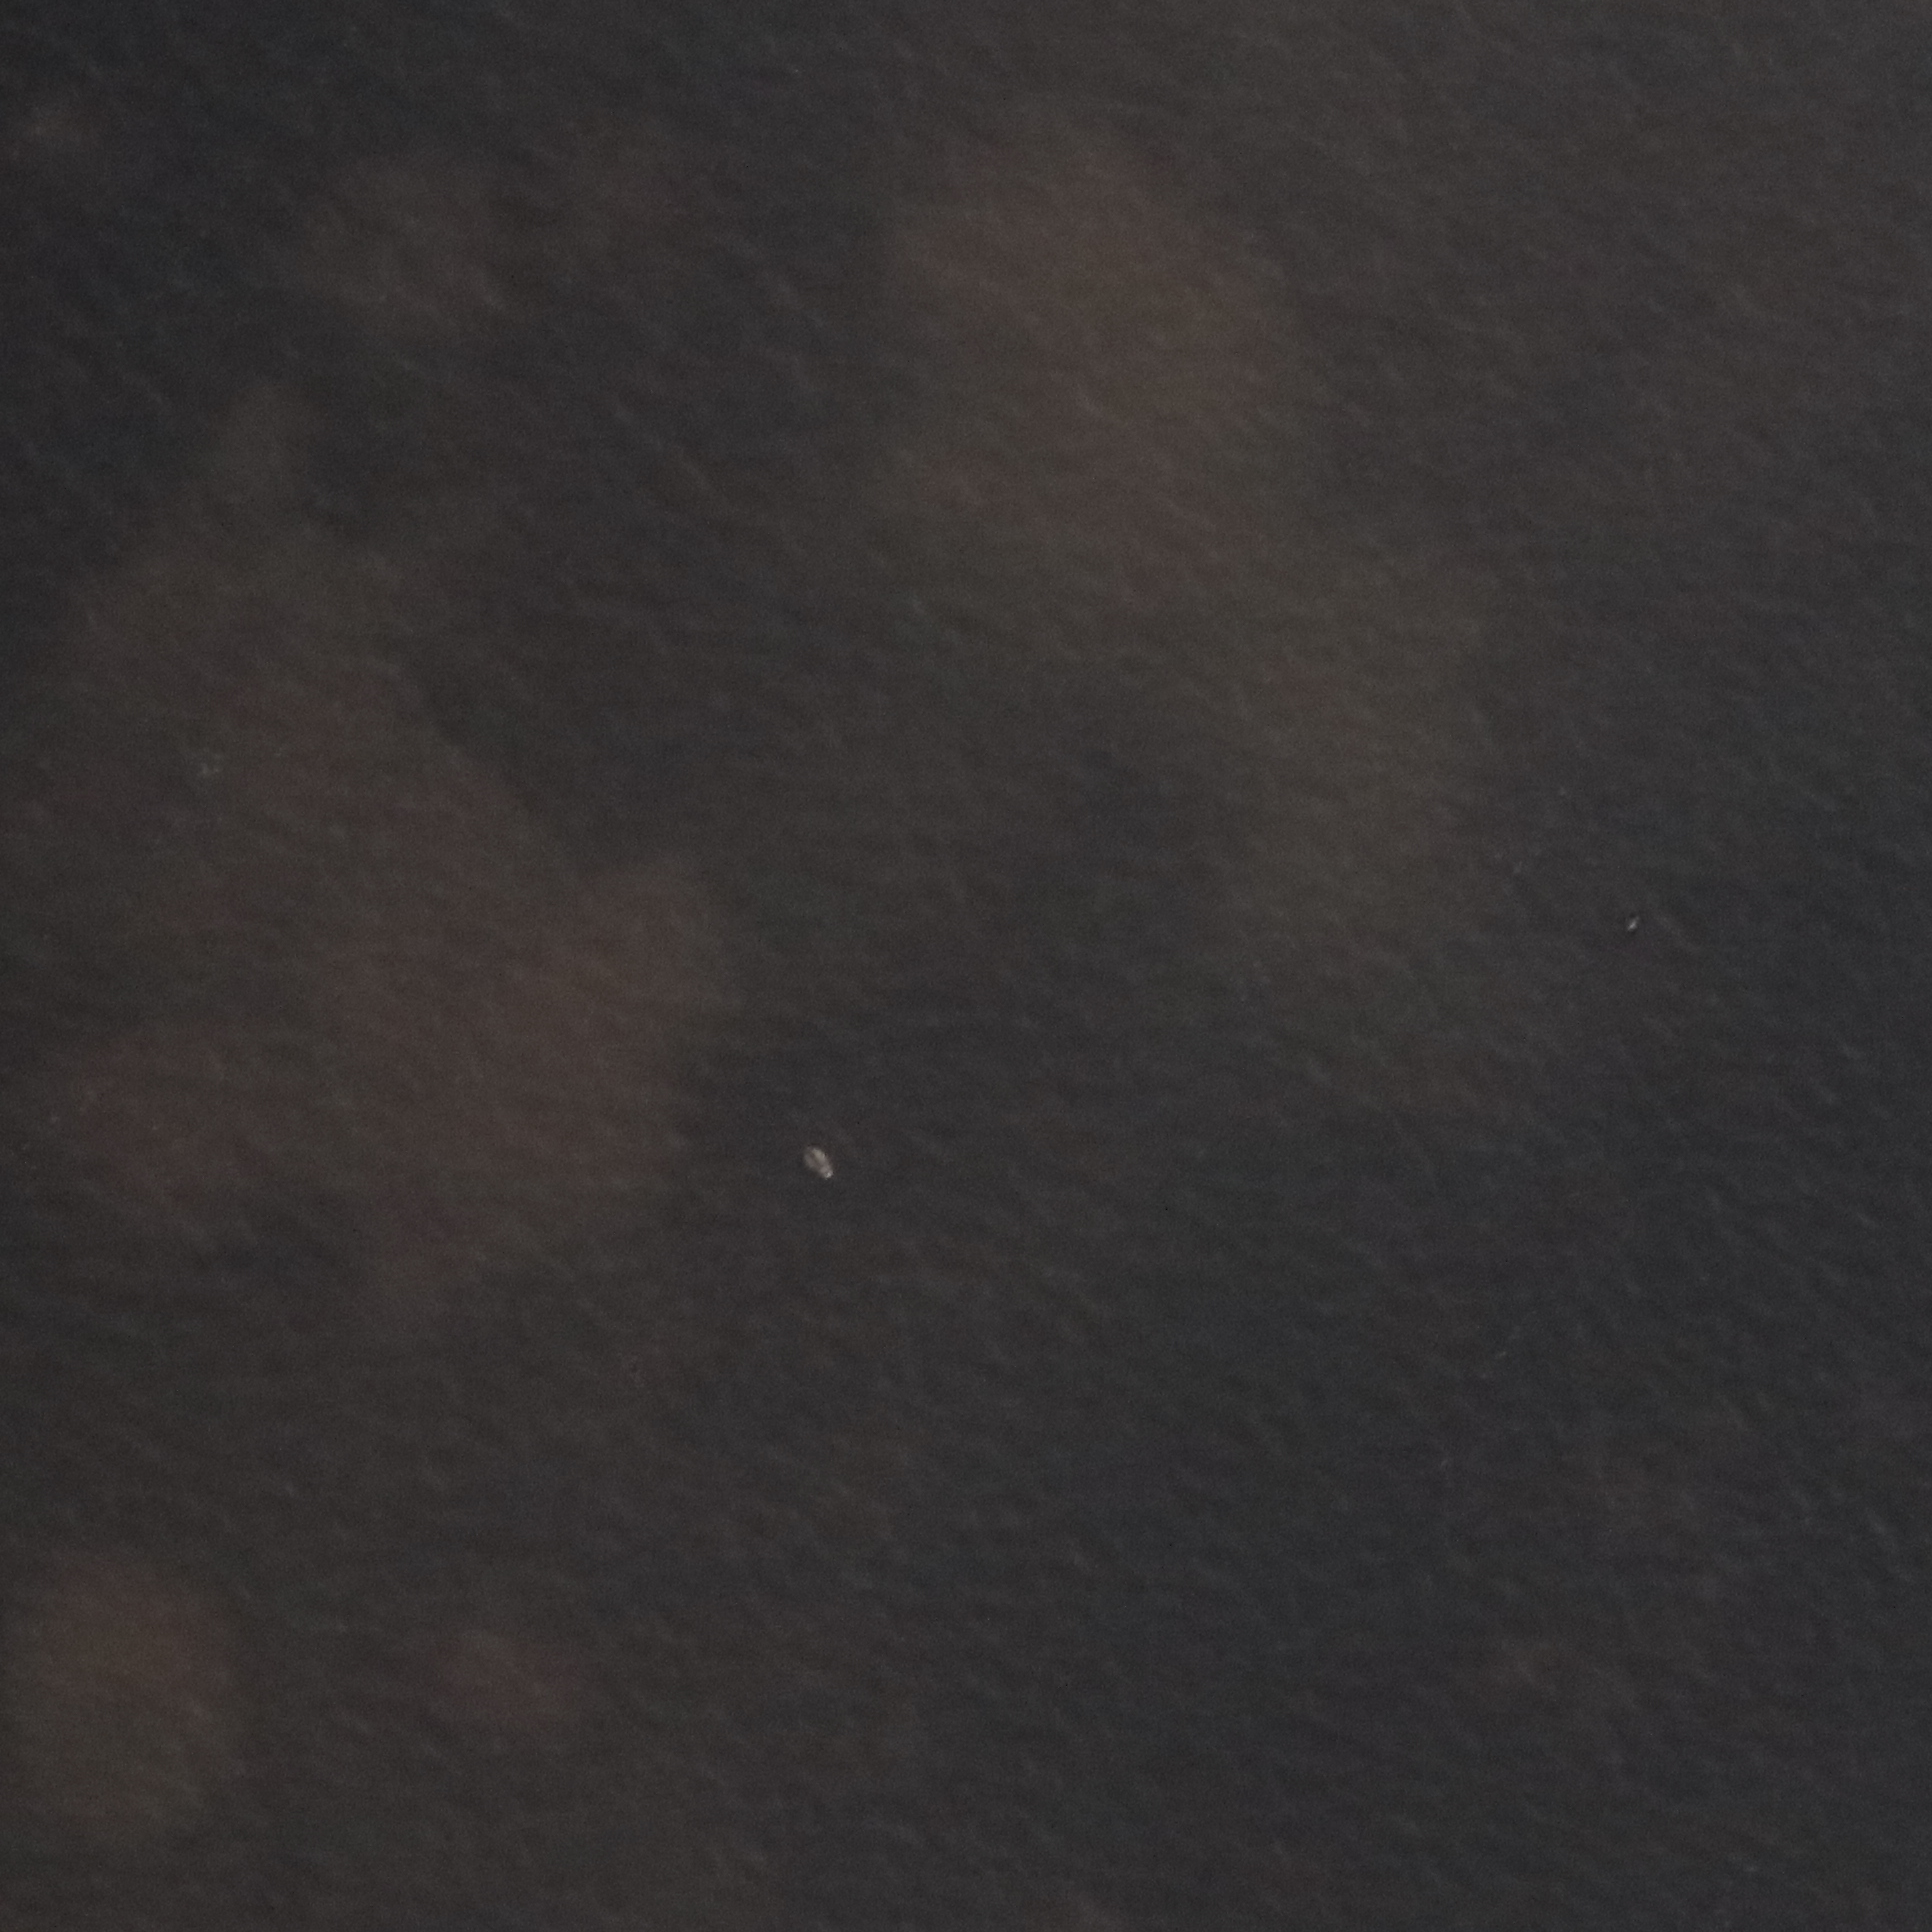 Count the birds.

2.